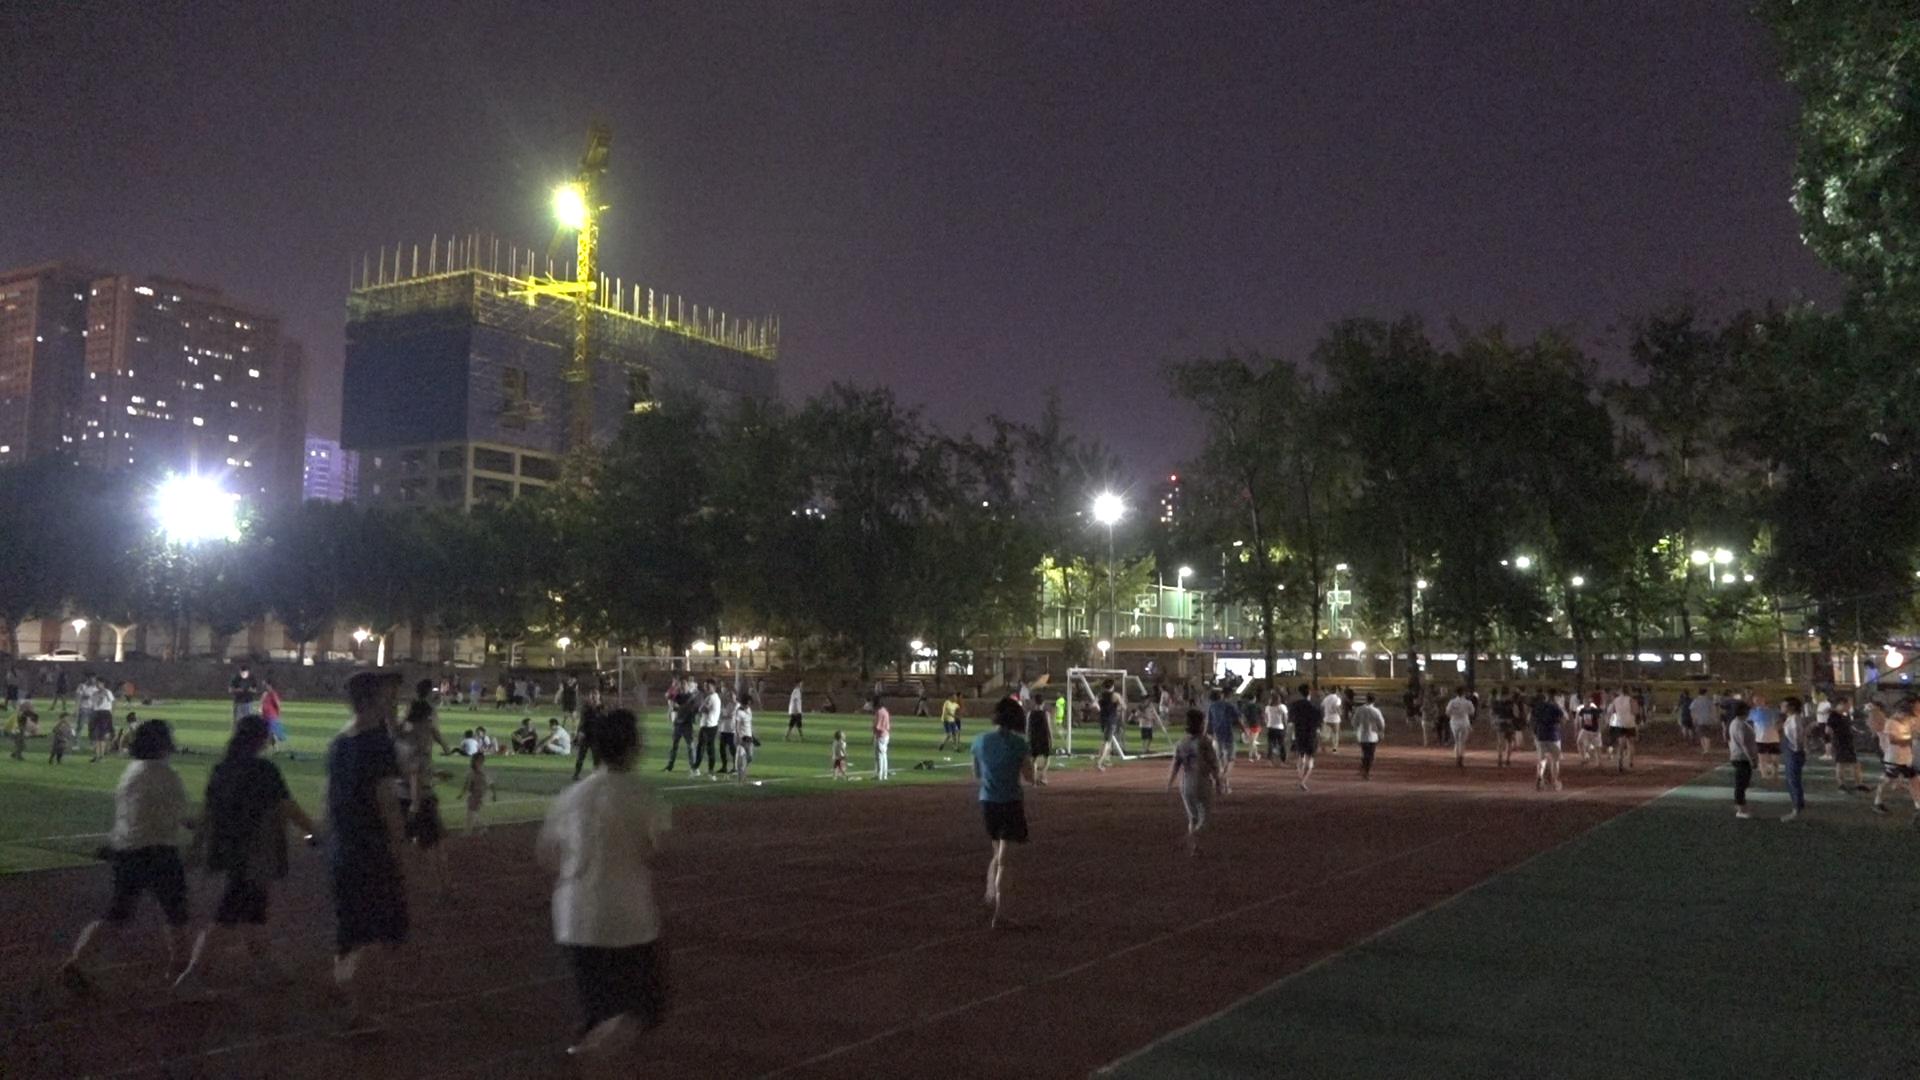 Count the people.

114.